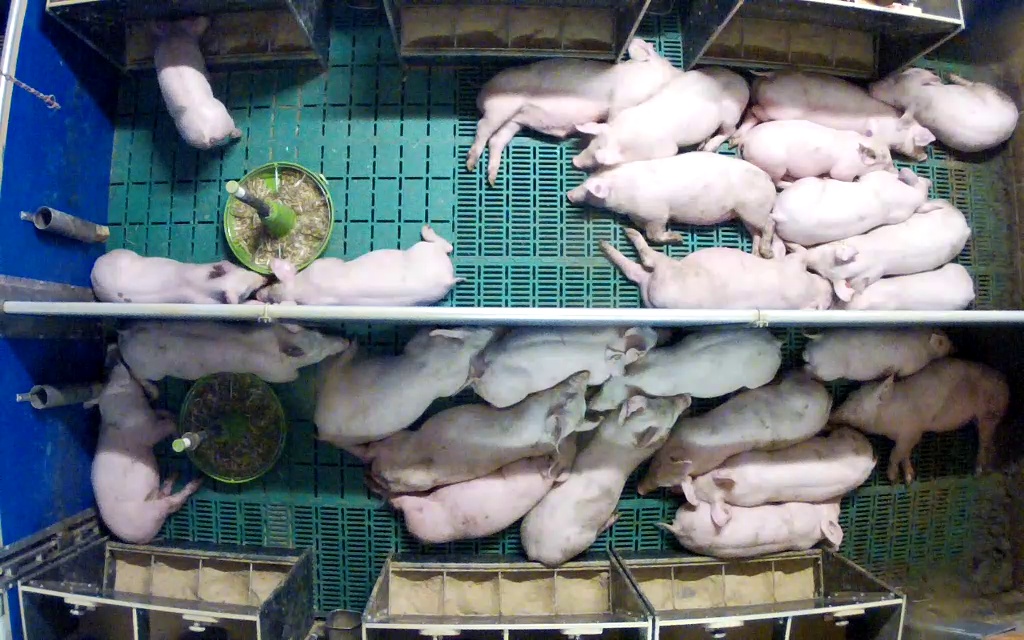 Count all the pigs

26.